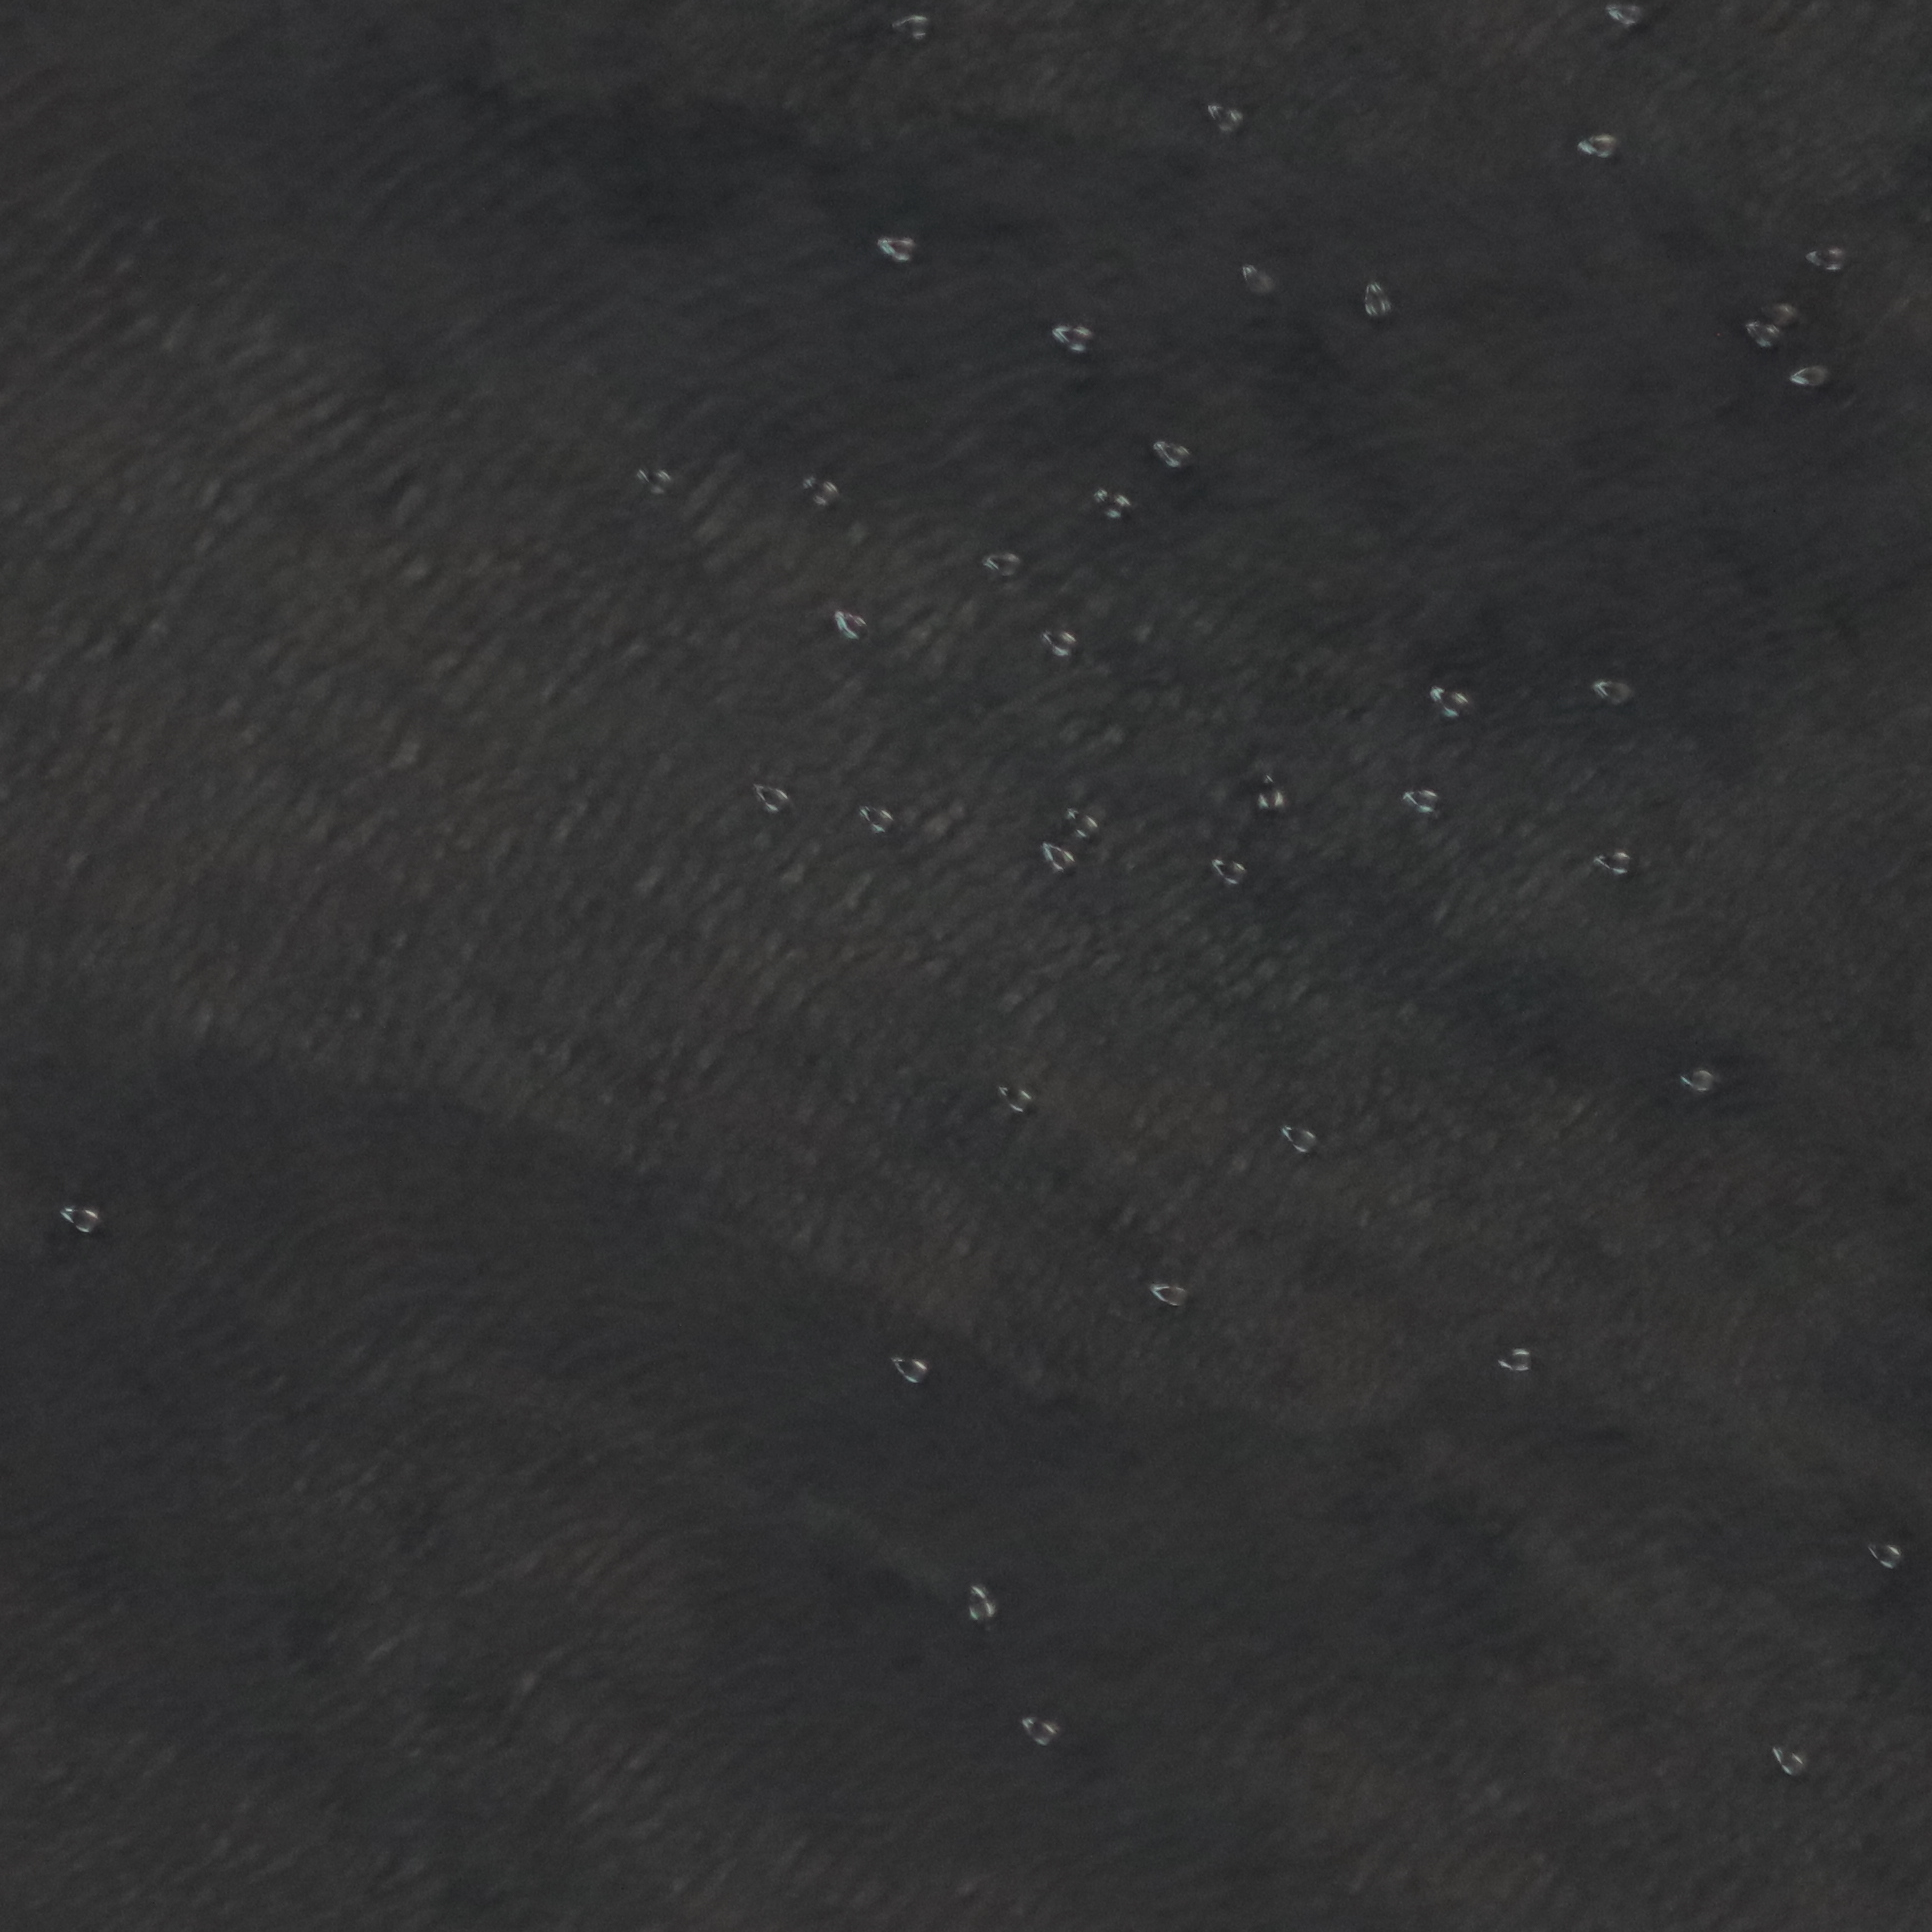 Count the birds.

40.